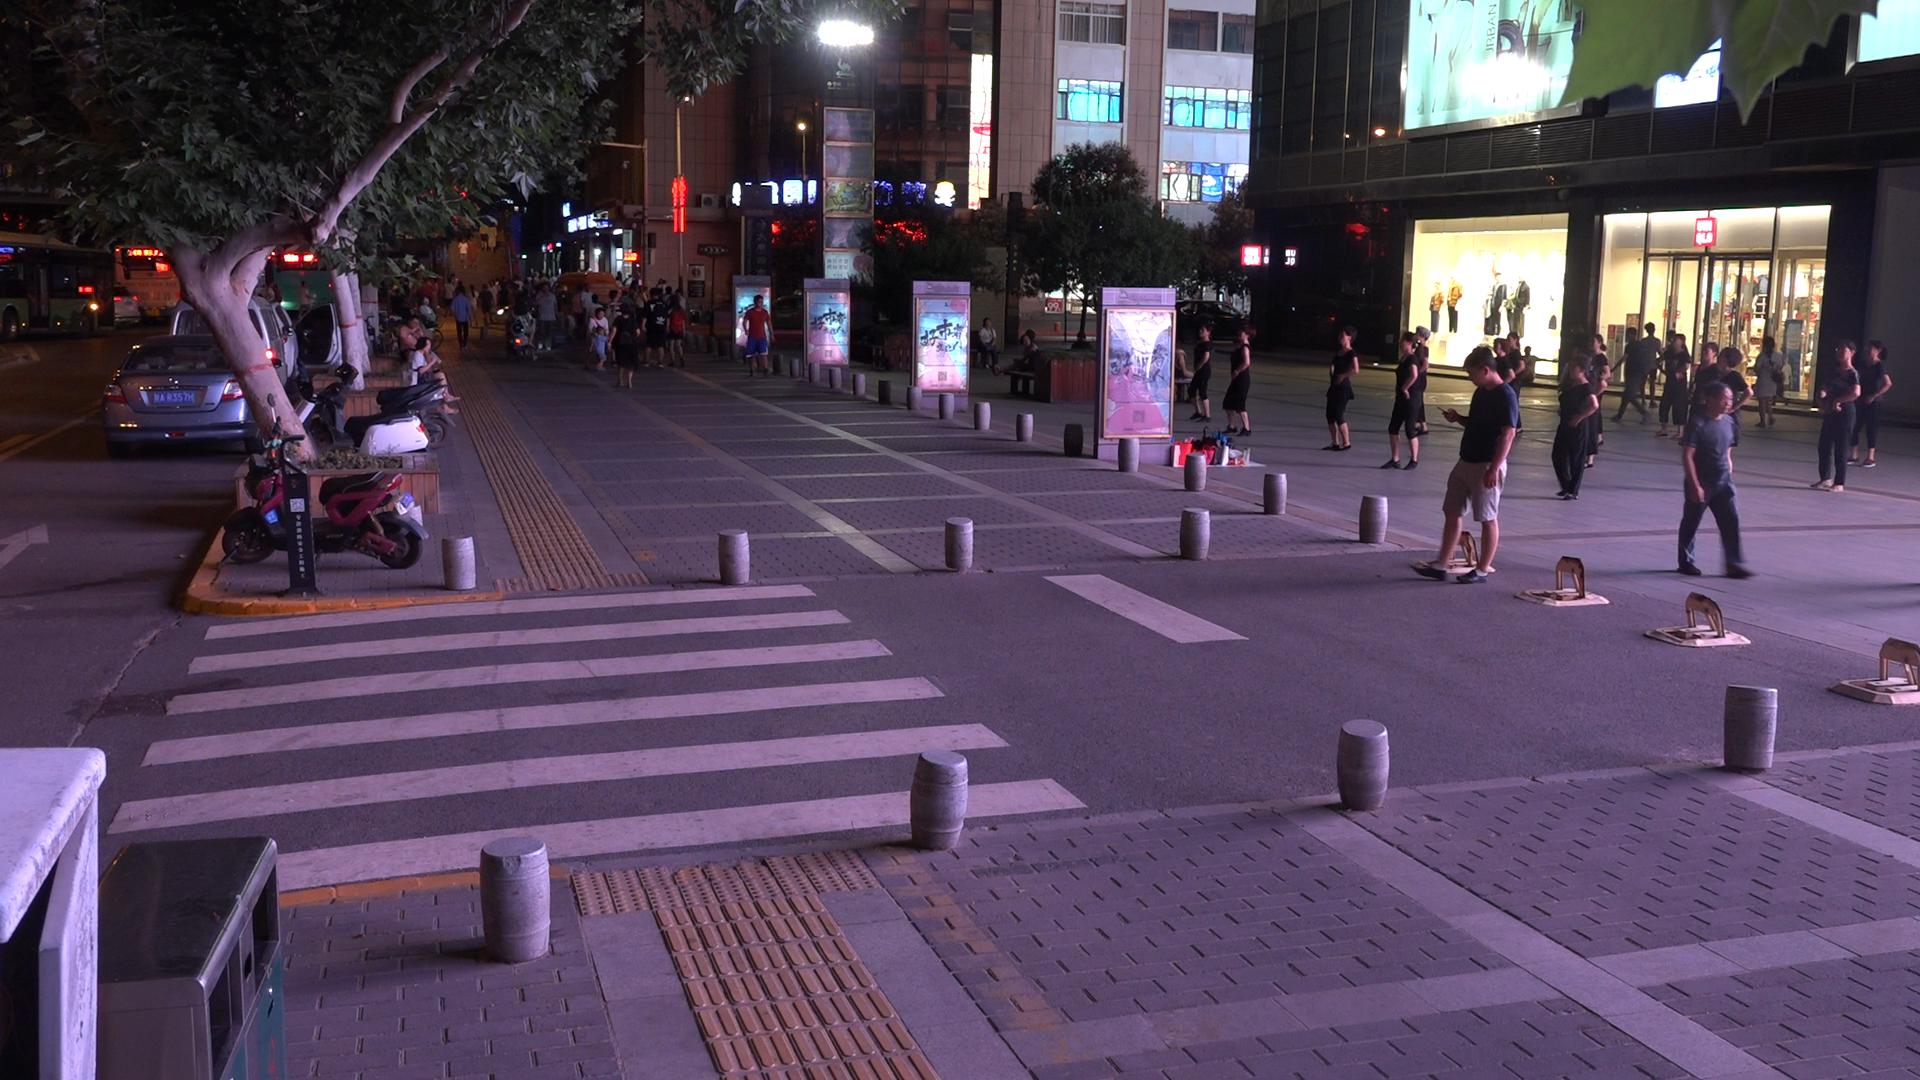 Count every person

73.